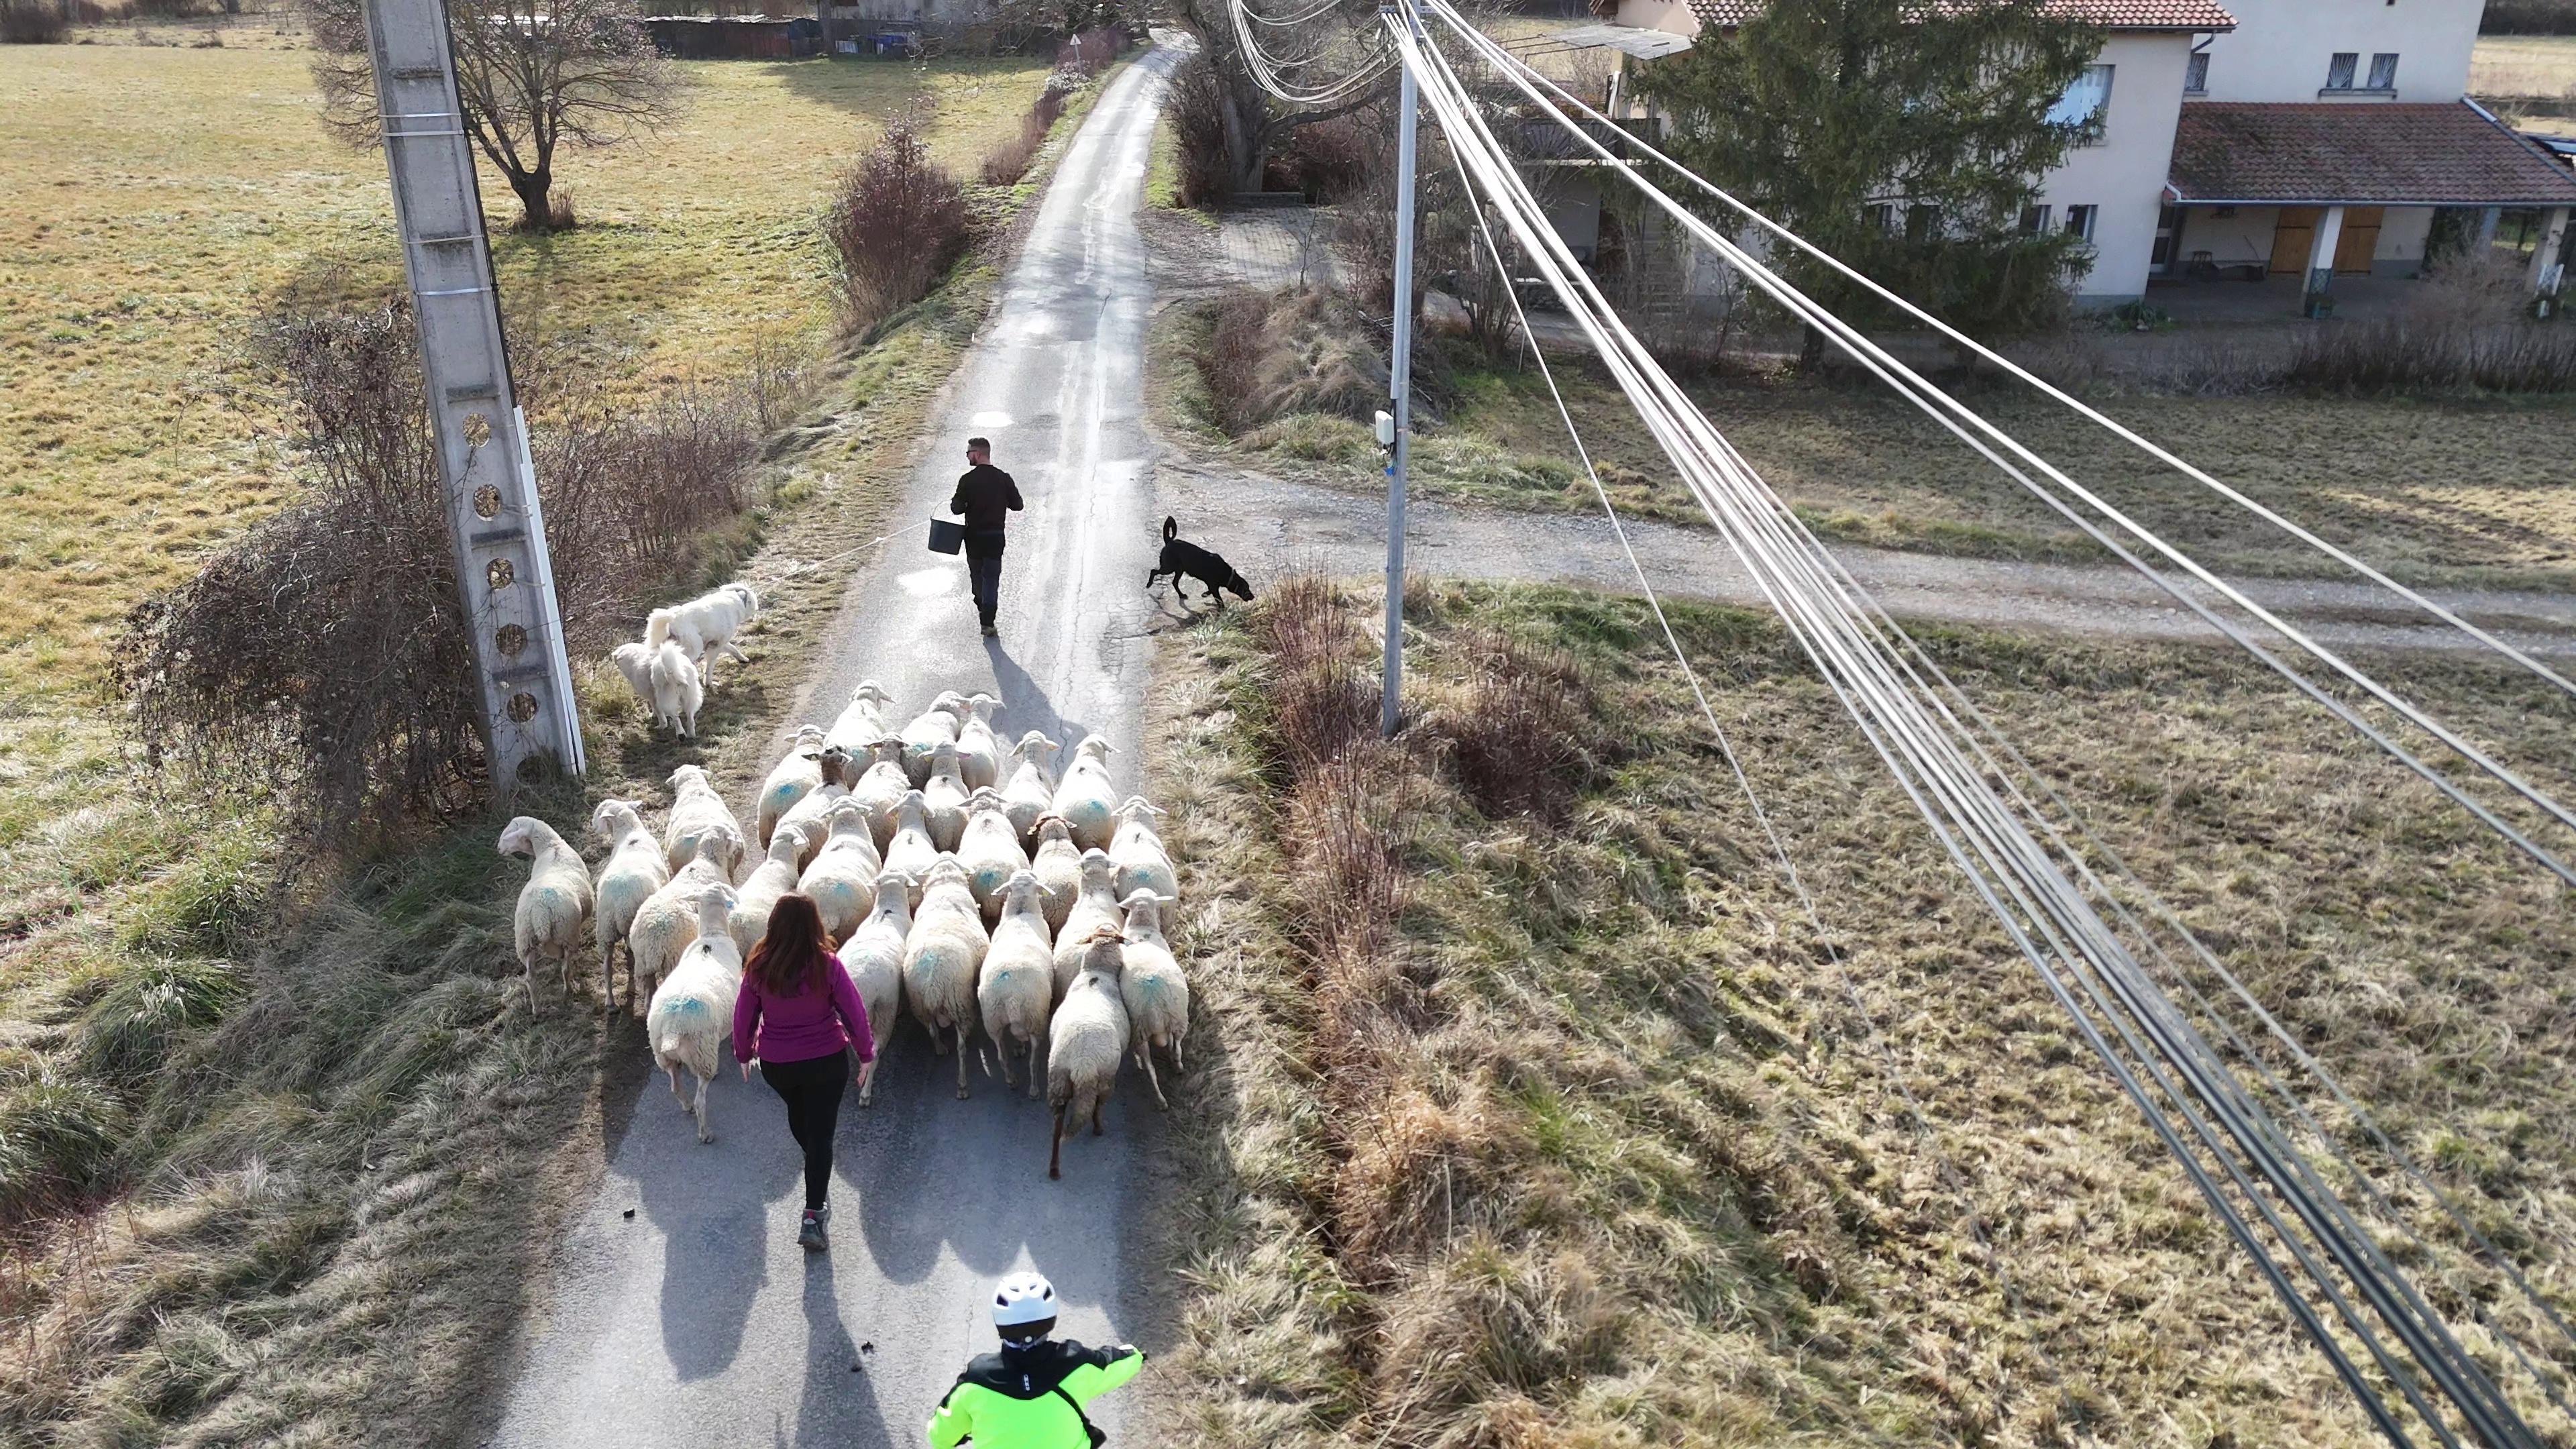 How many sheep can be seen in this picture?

26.